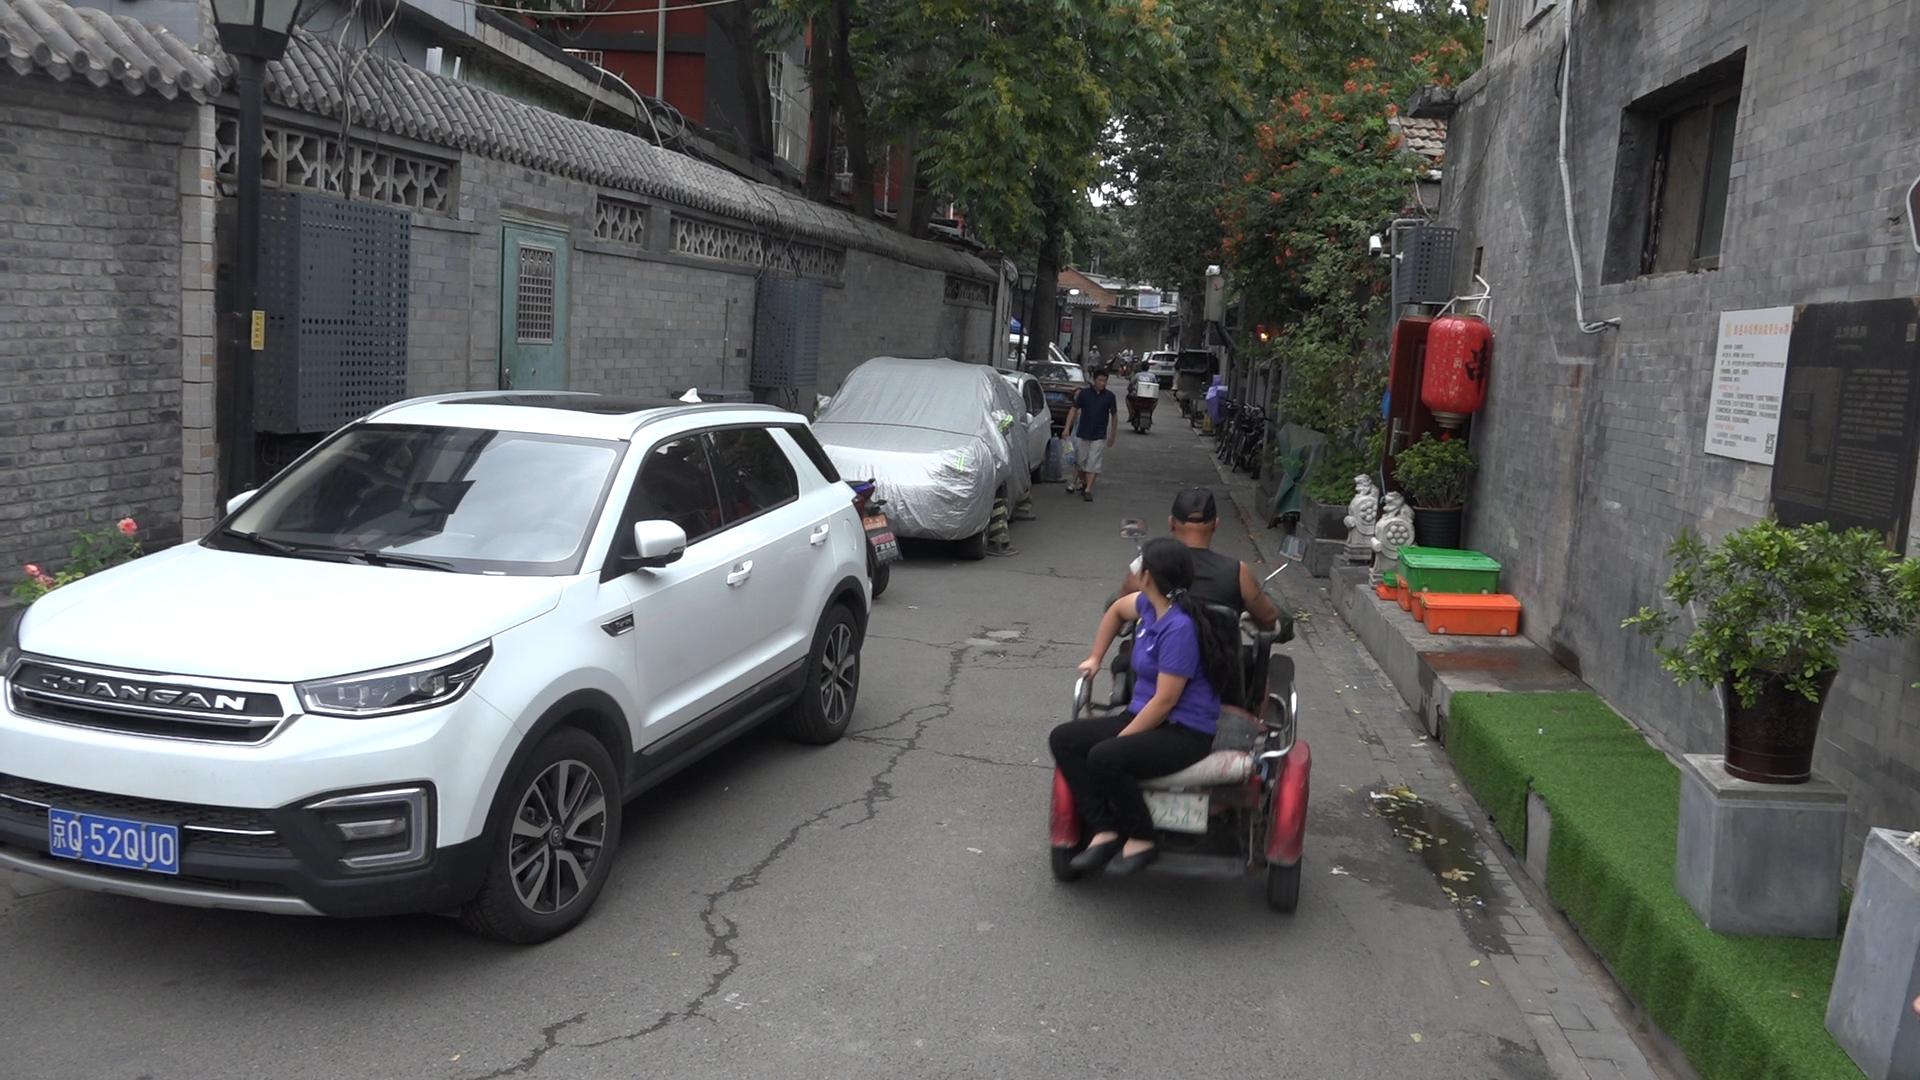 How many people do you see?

8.